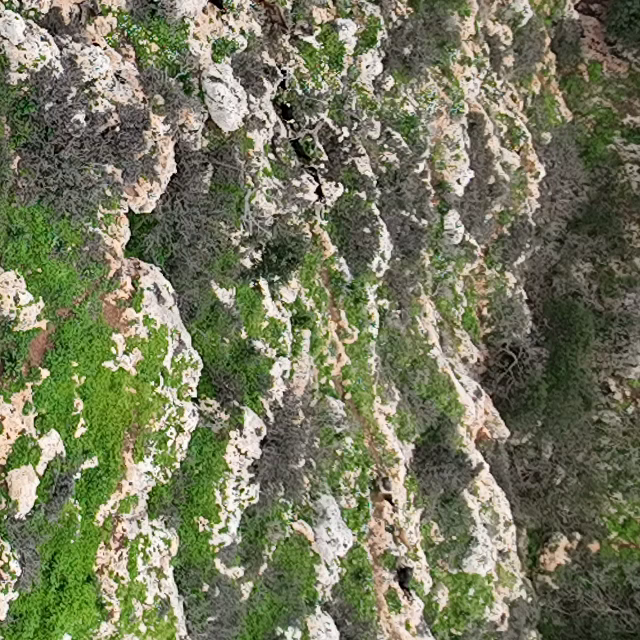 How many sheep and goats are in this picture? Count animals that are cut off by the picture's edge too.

7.